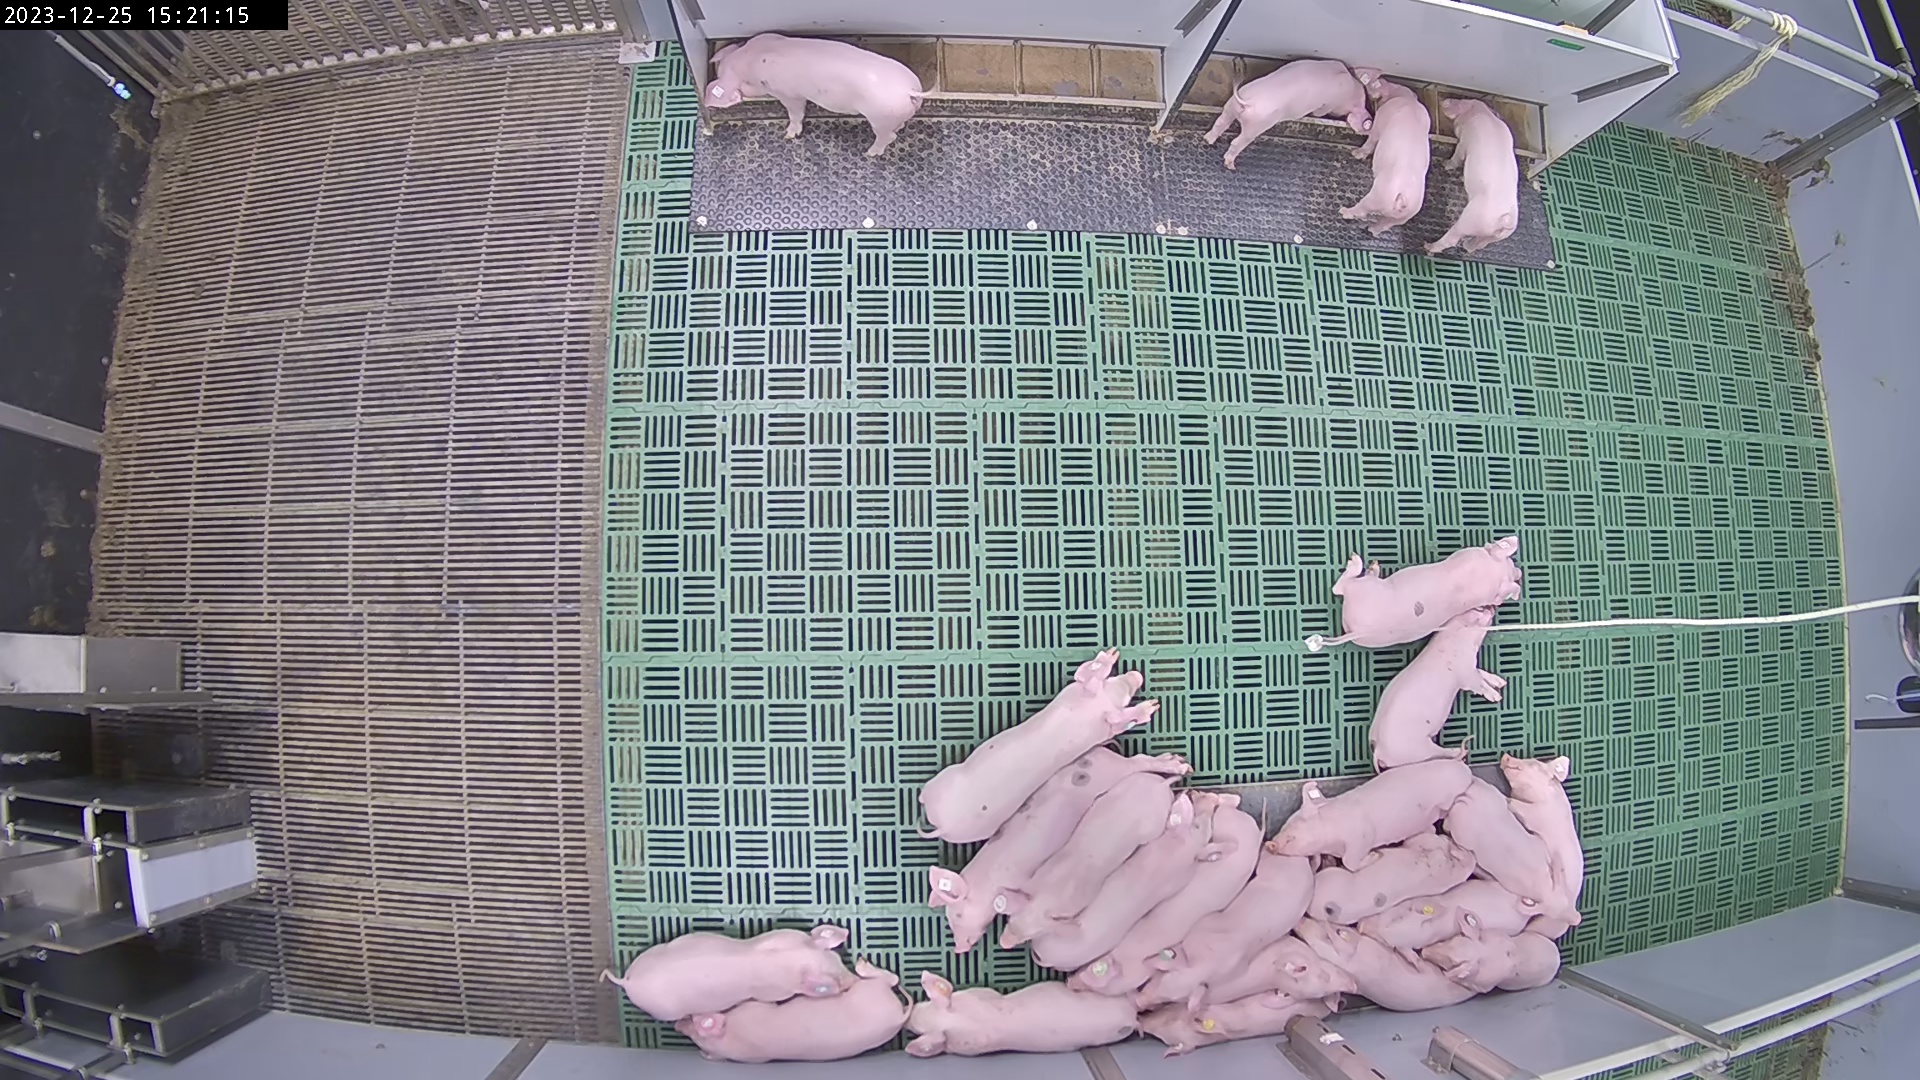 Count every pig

24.